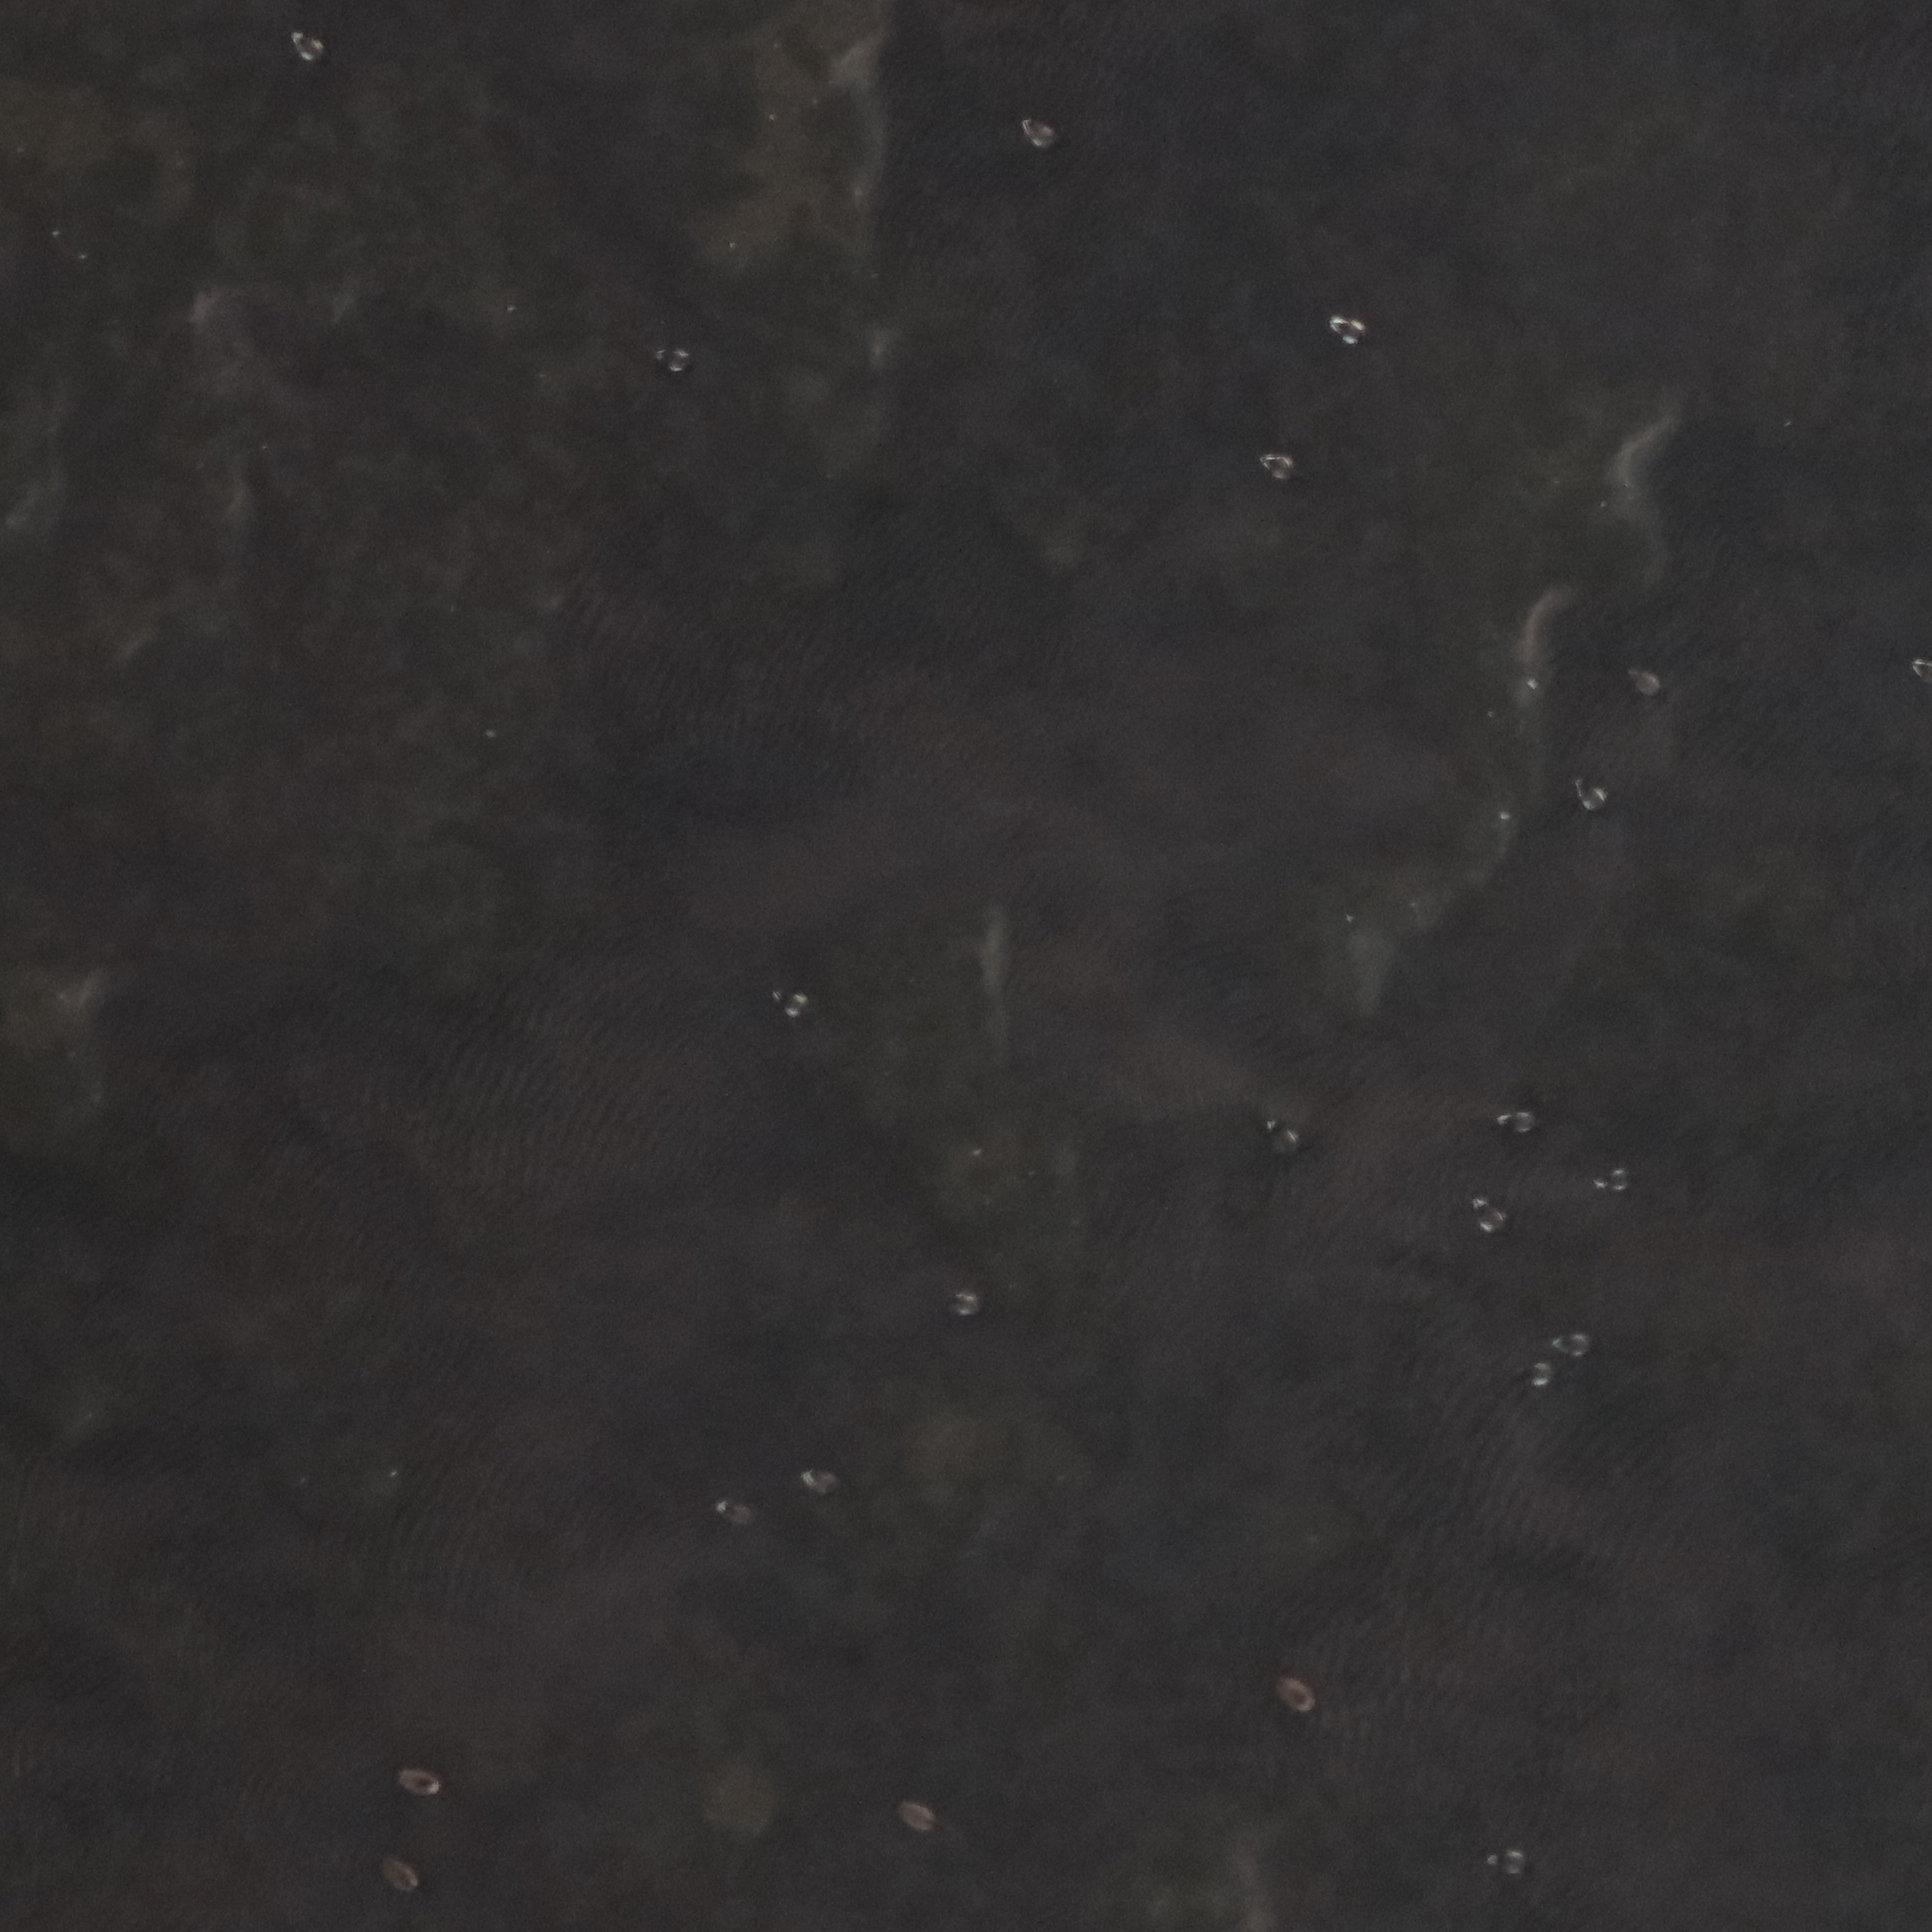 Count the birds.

22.